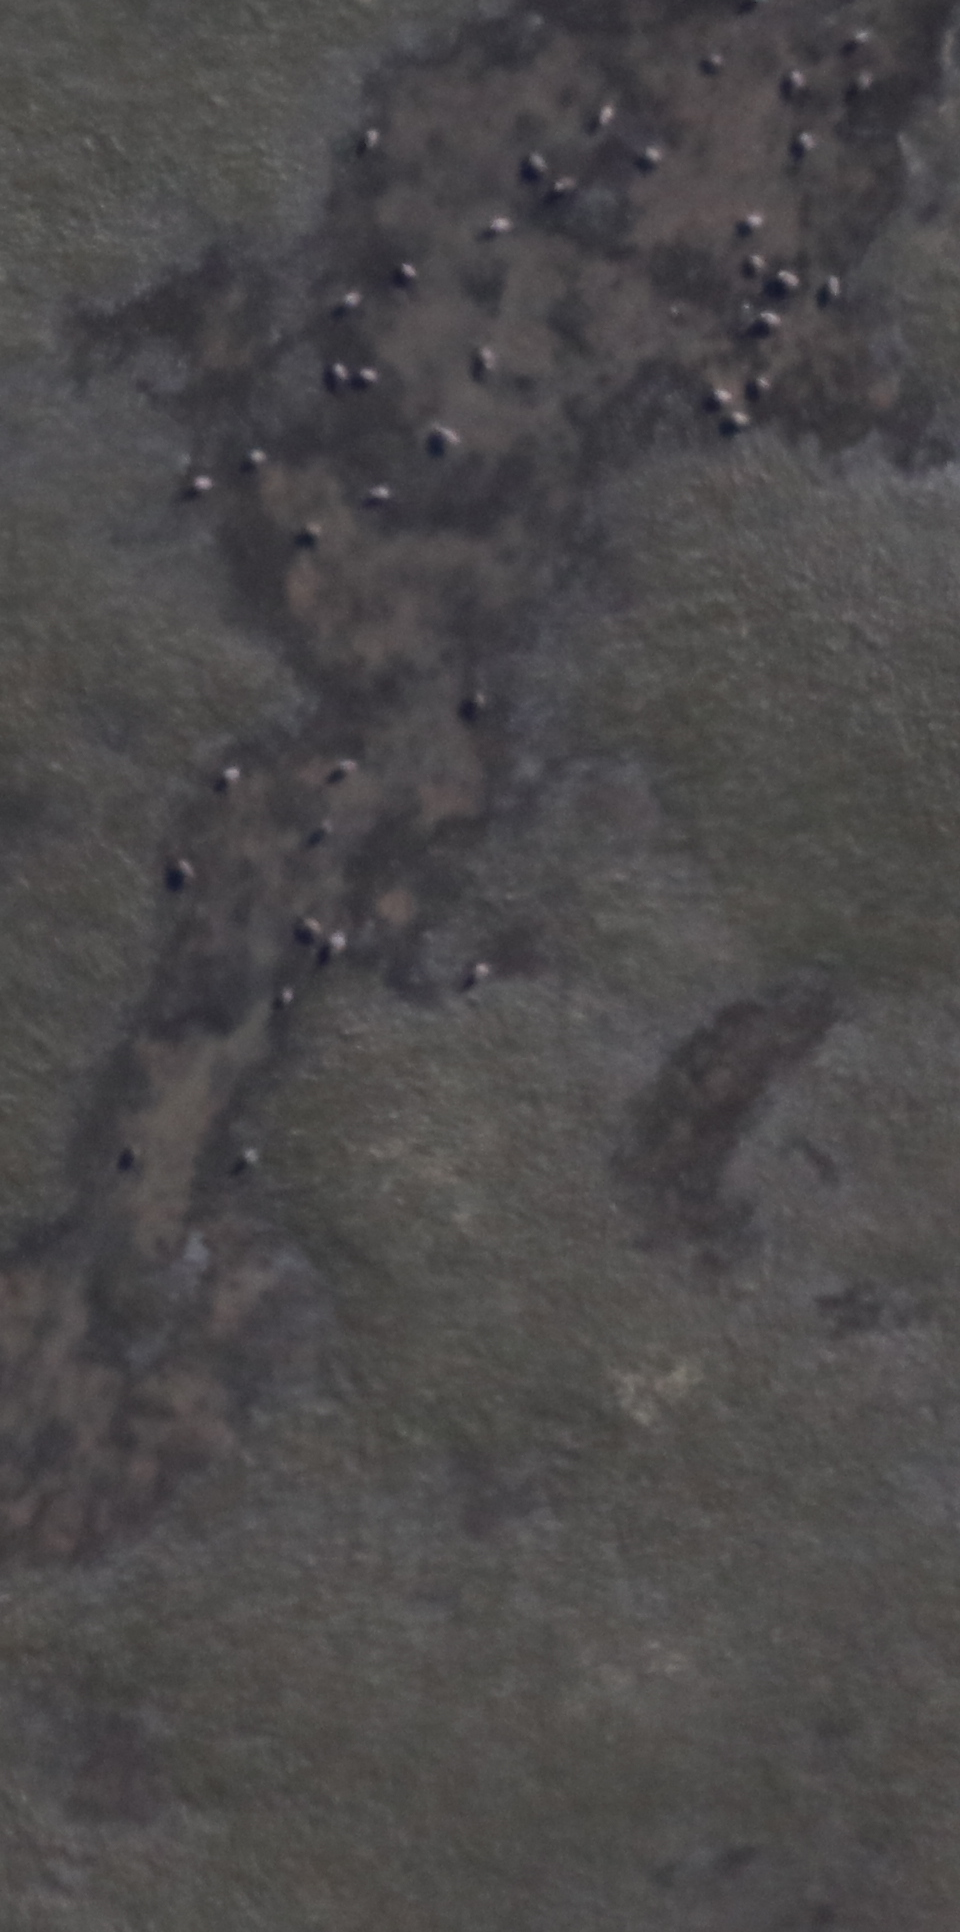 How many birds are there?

40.